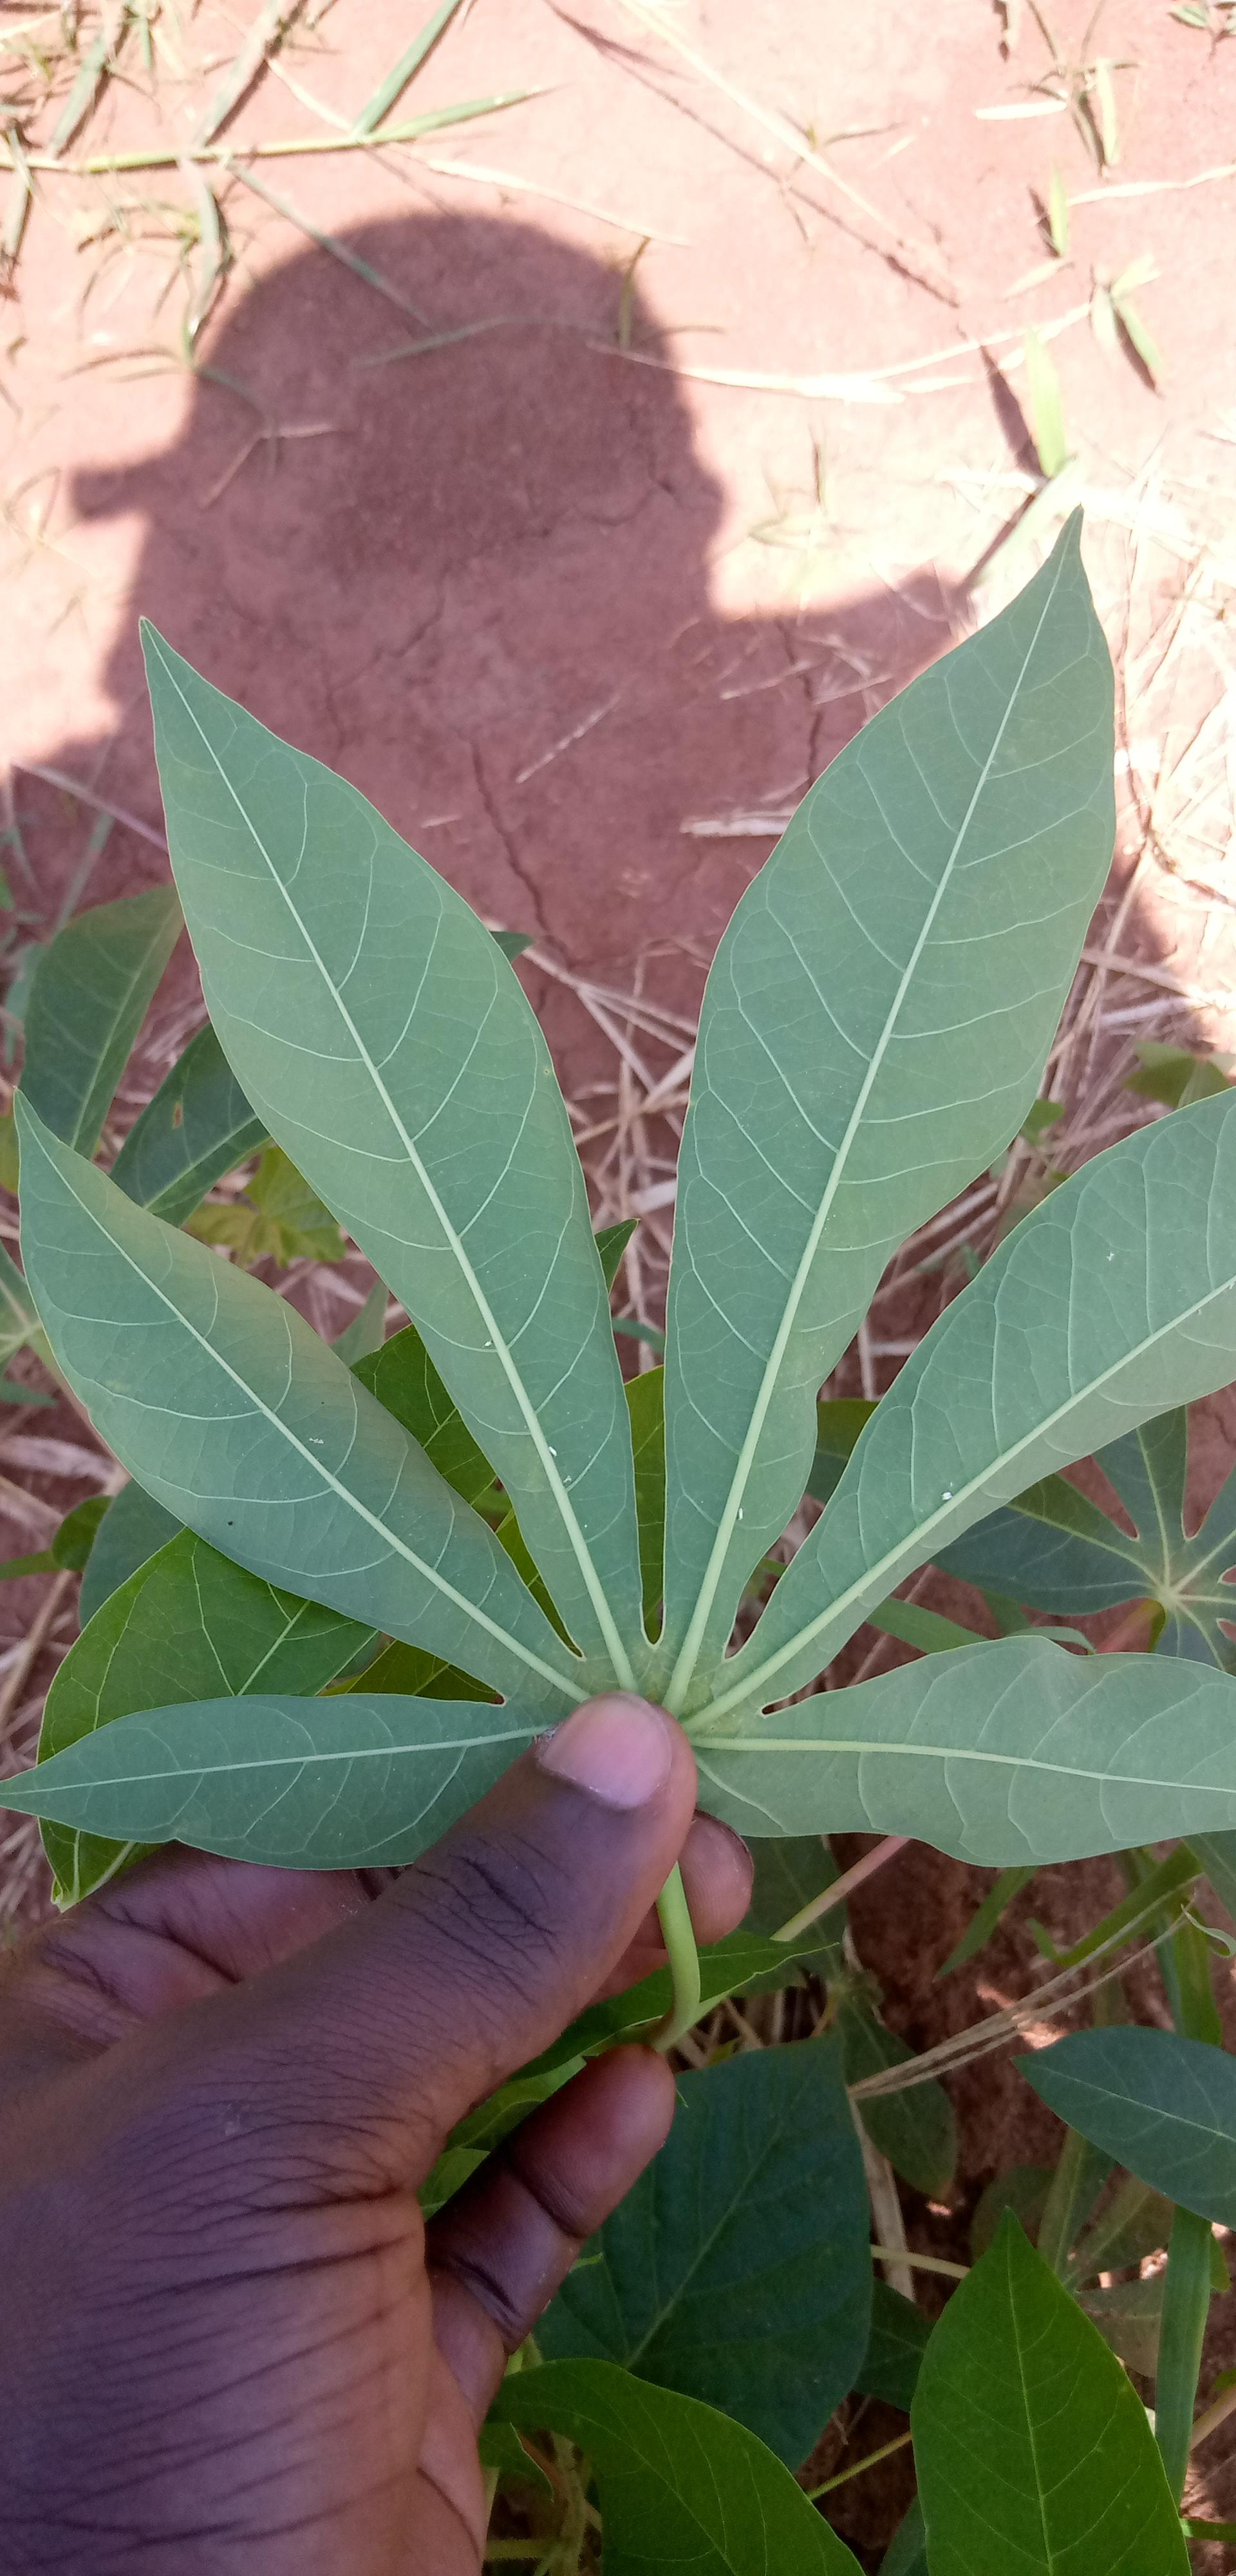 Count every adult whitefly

6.